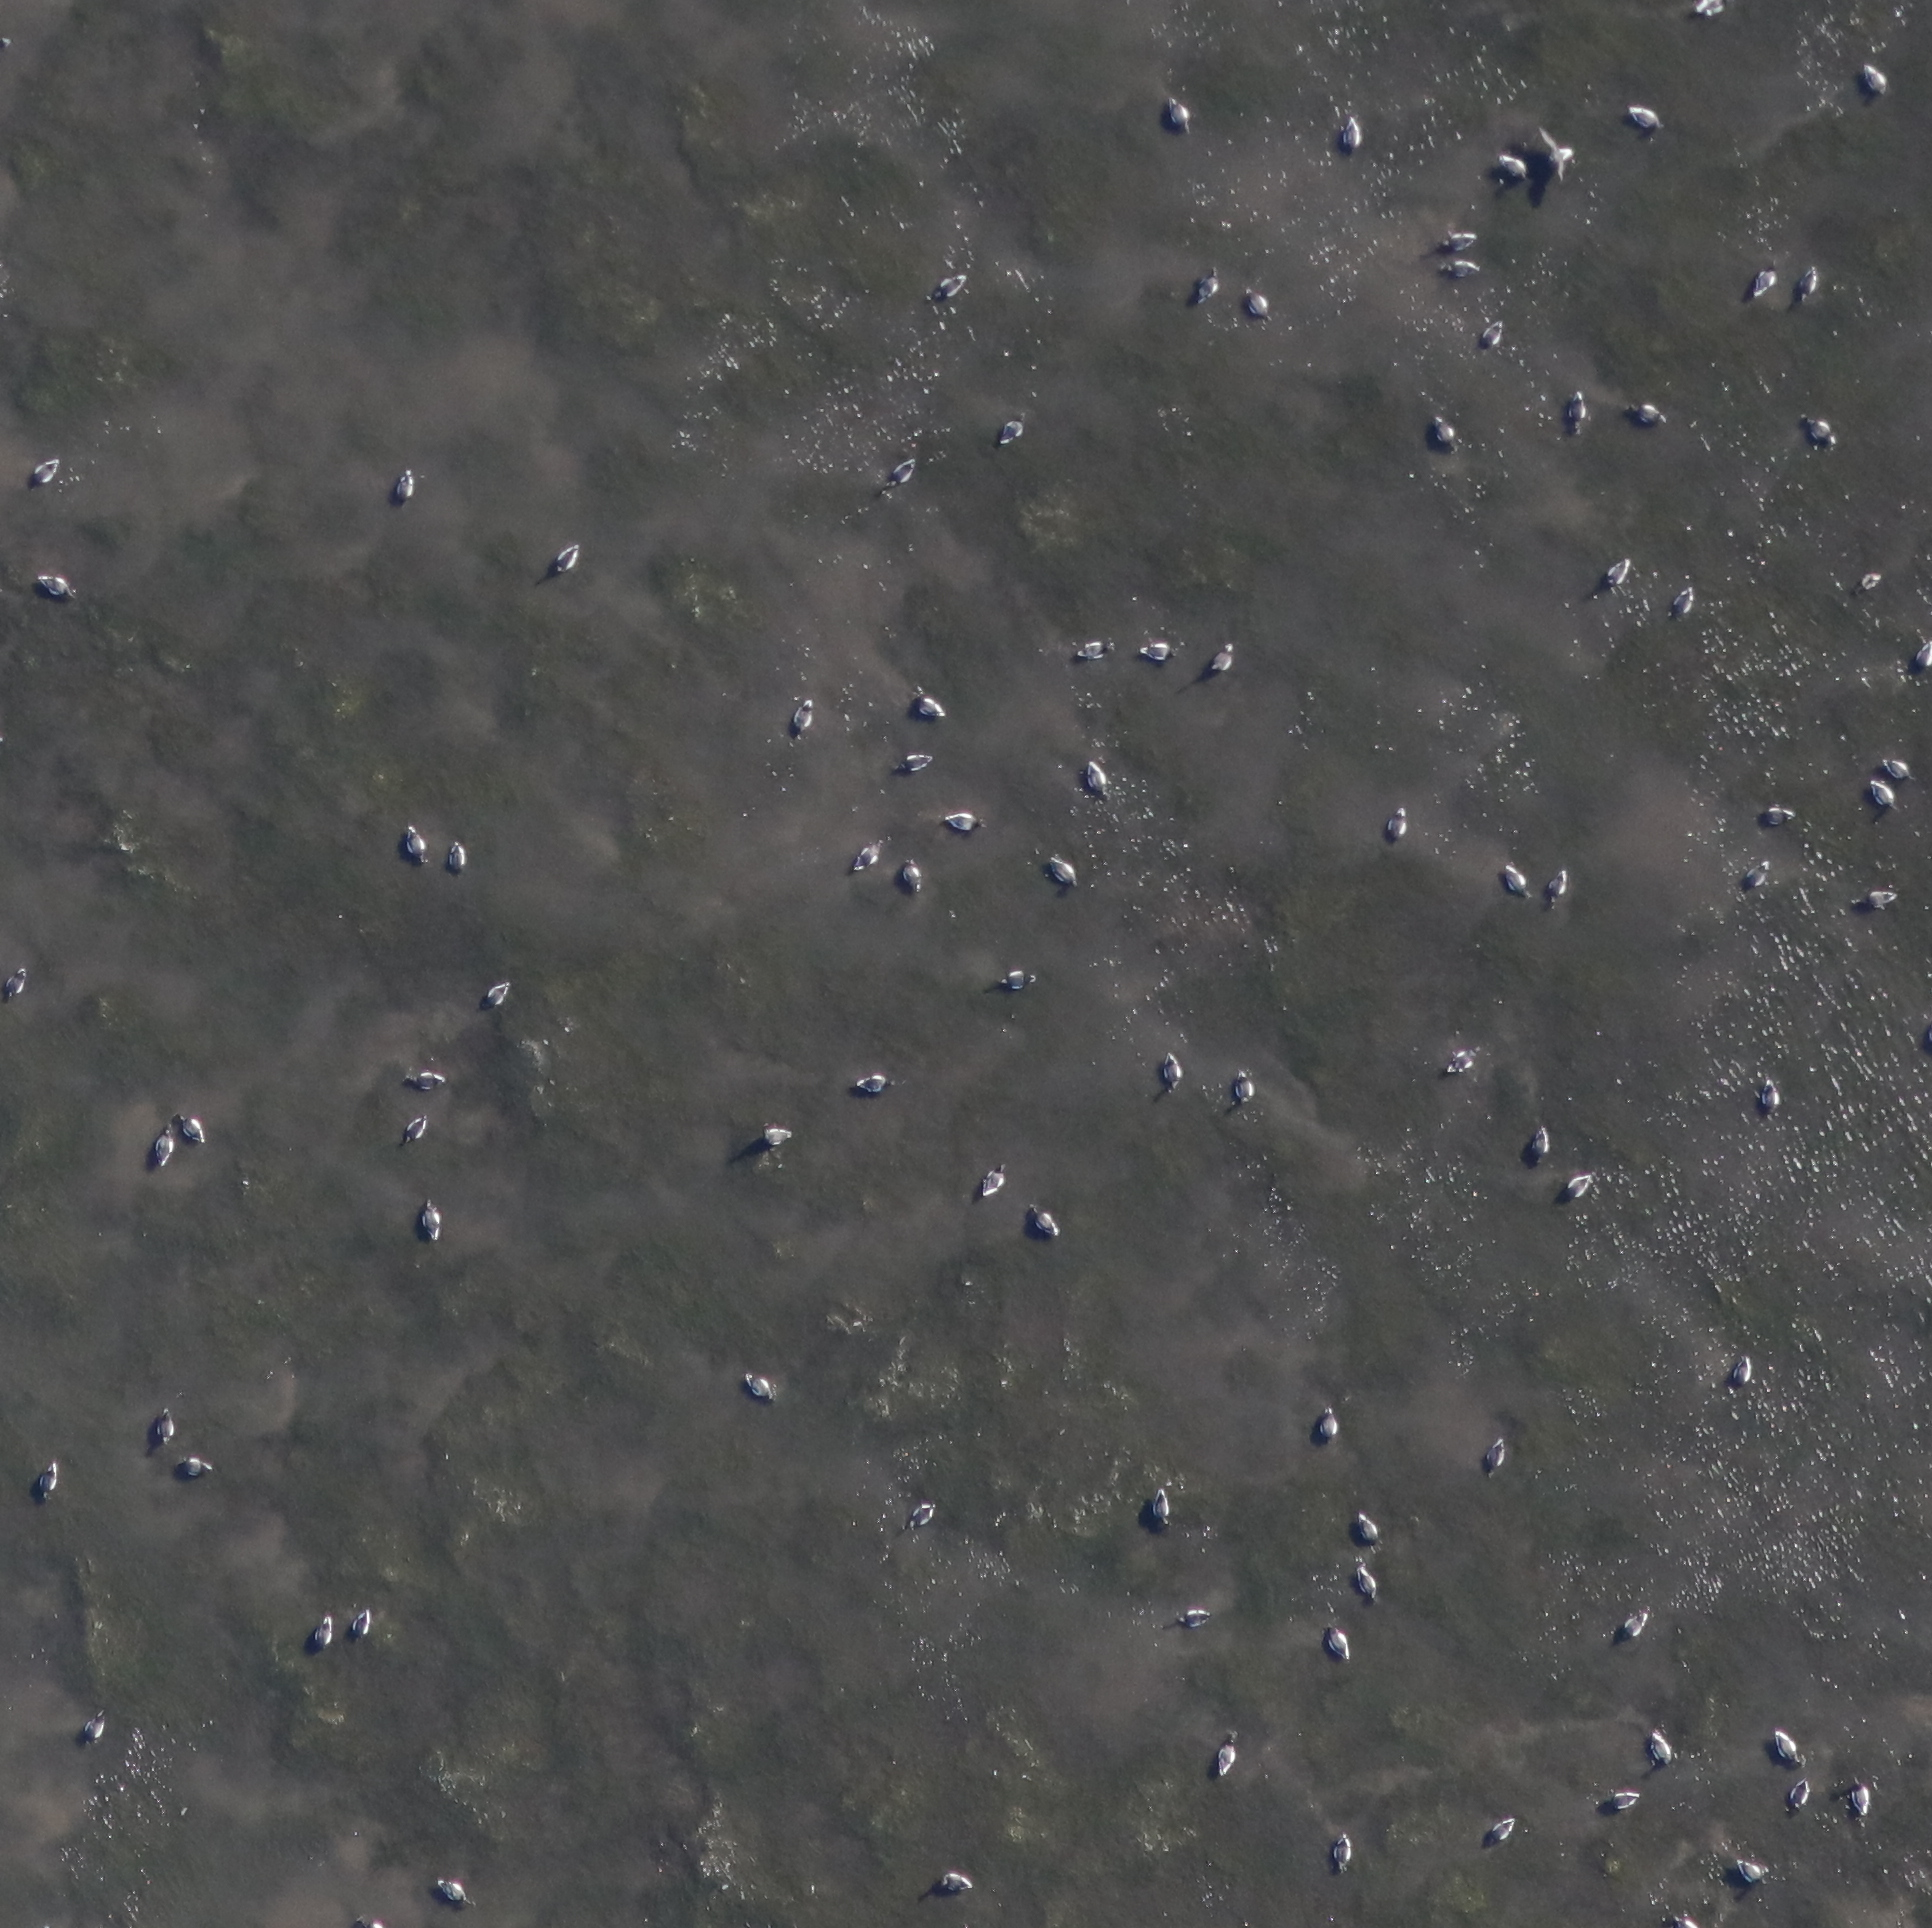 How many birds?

96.